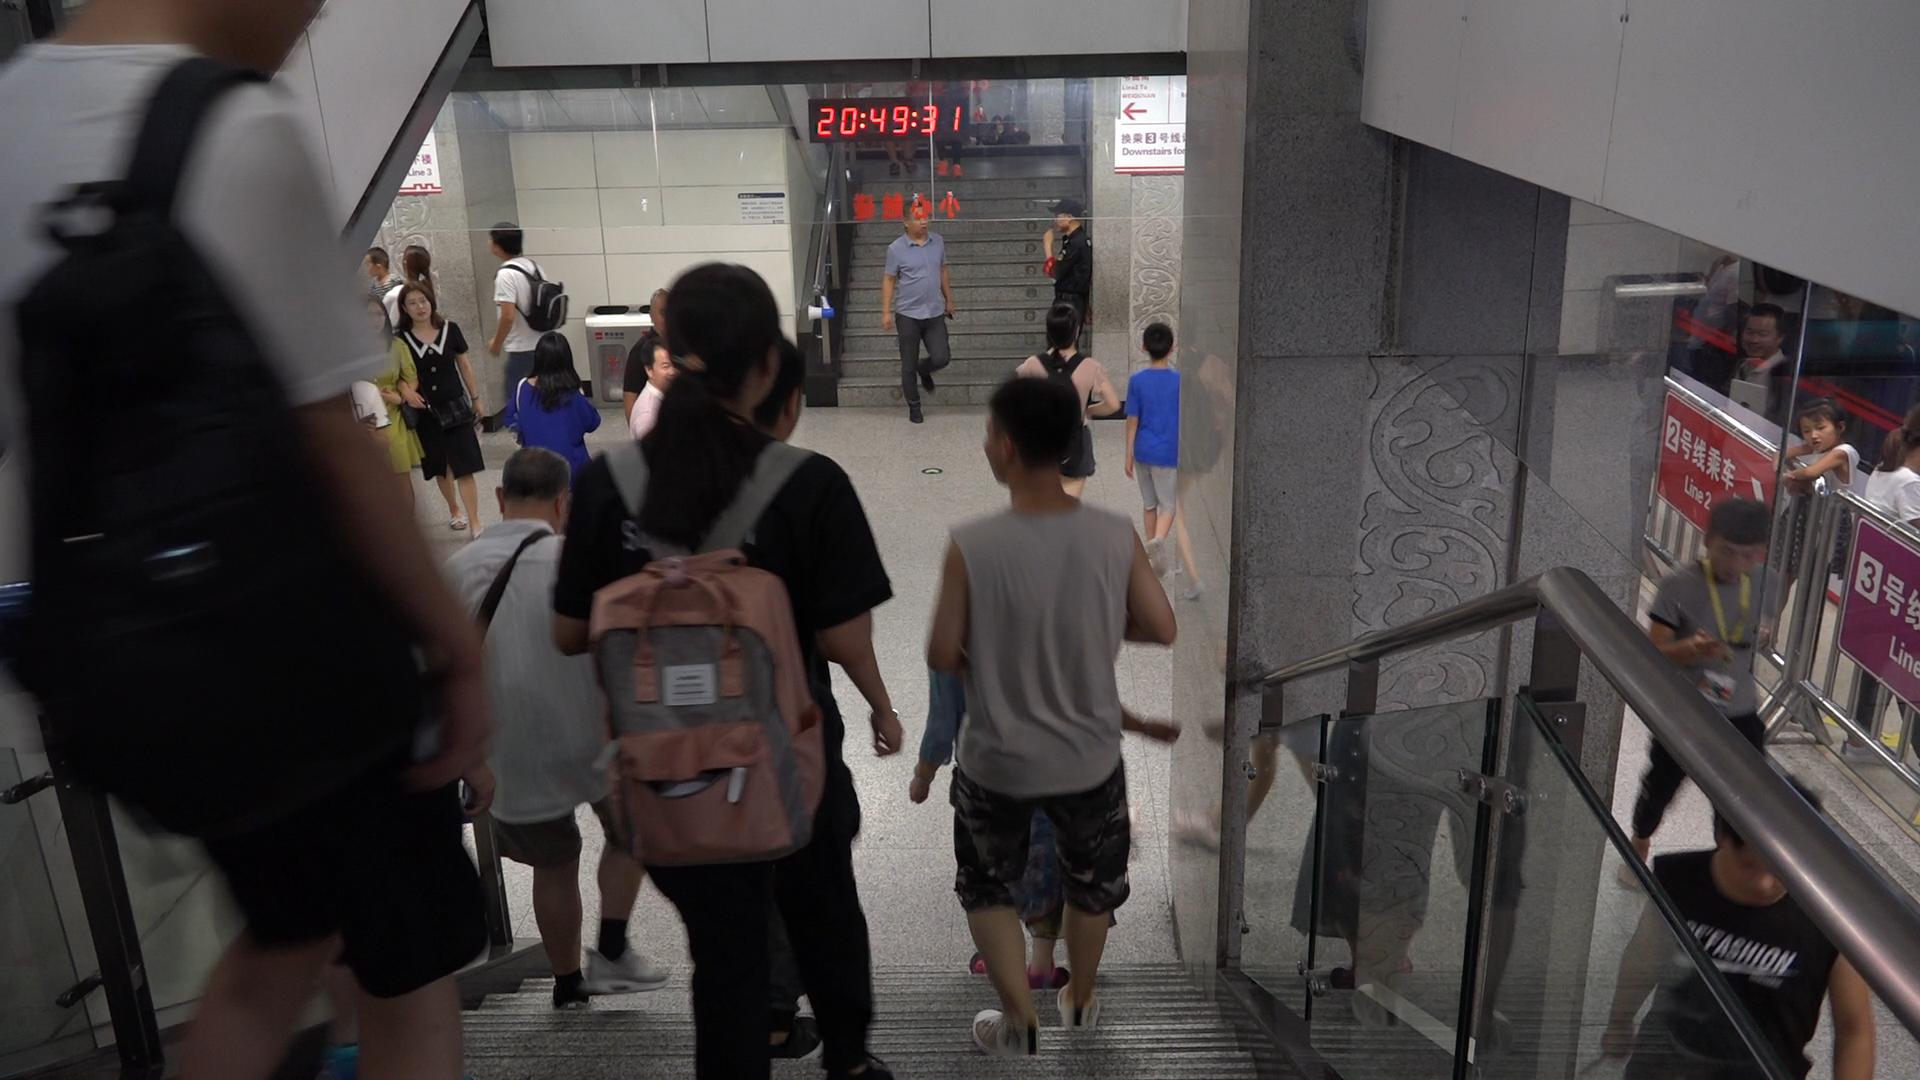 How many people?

24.